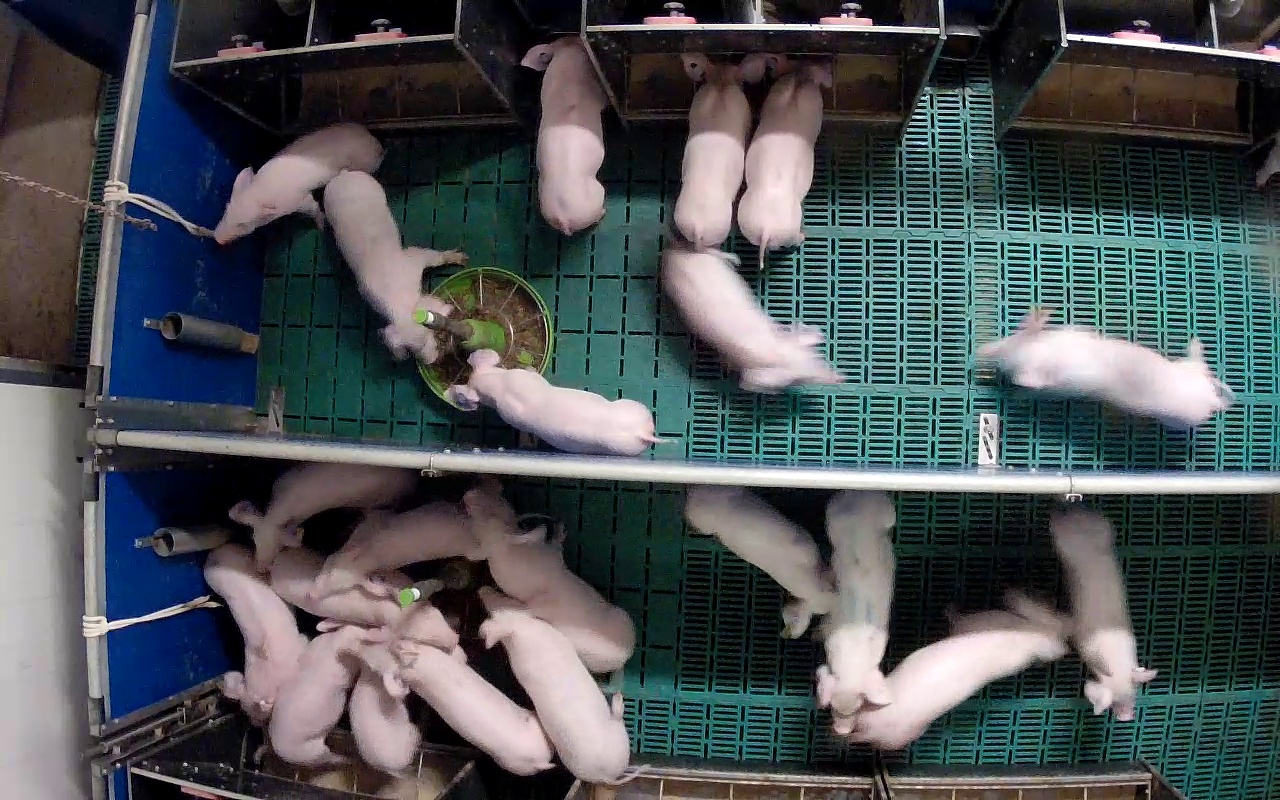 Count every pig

21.